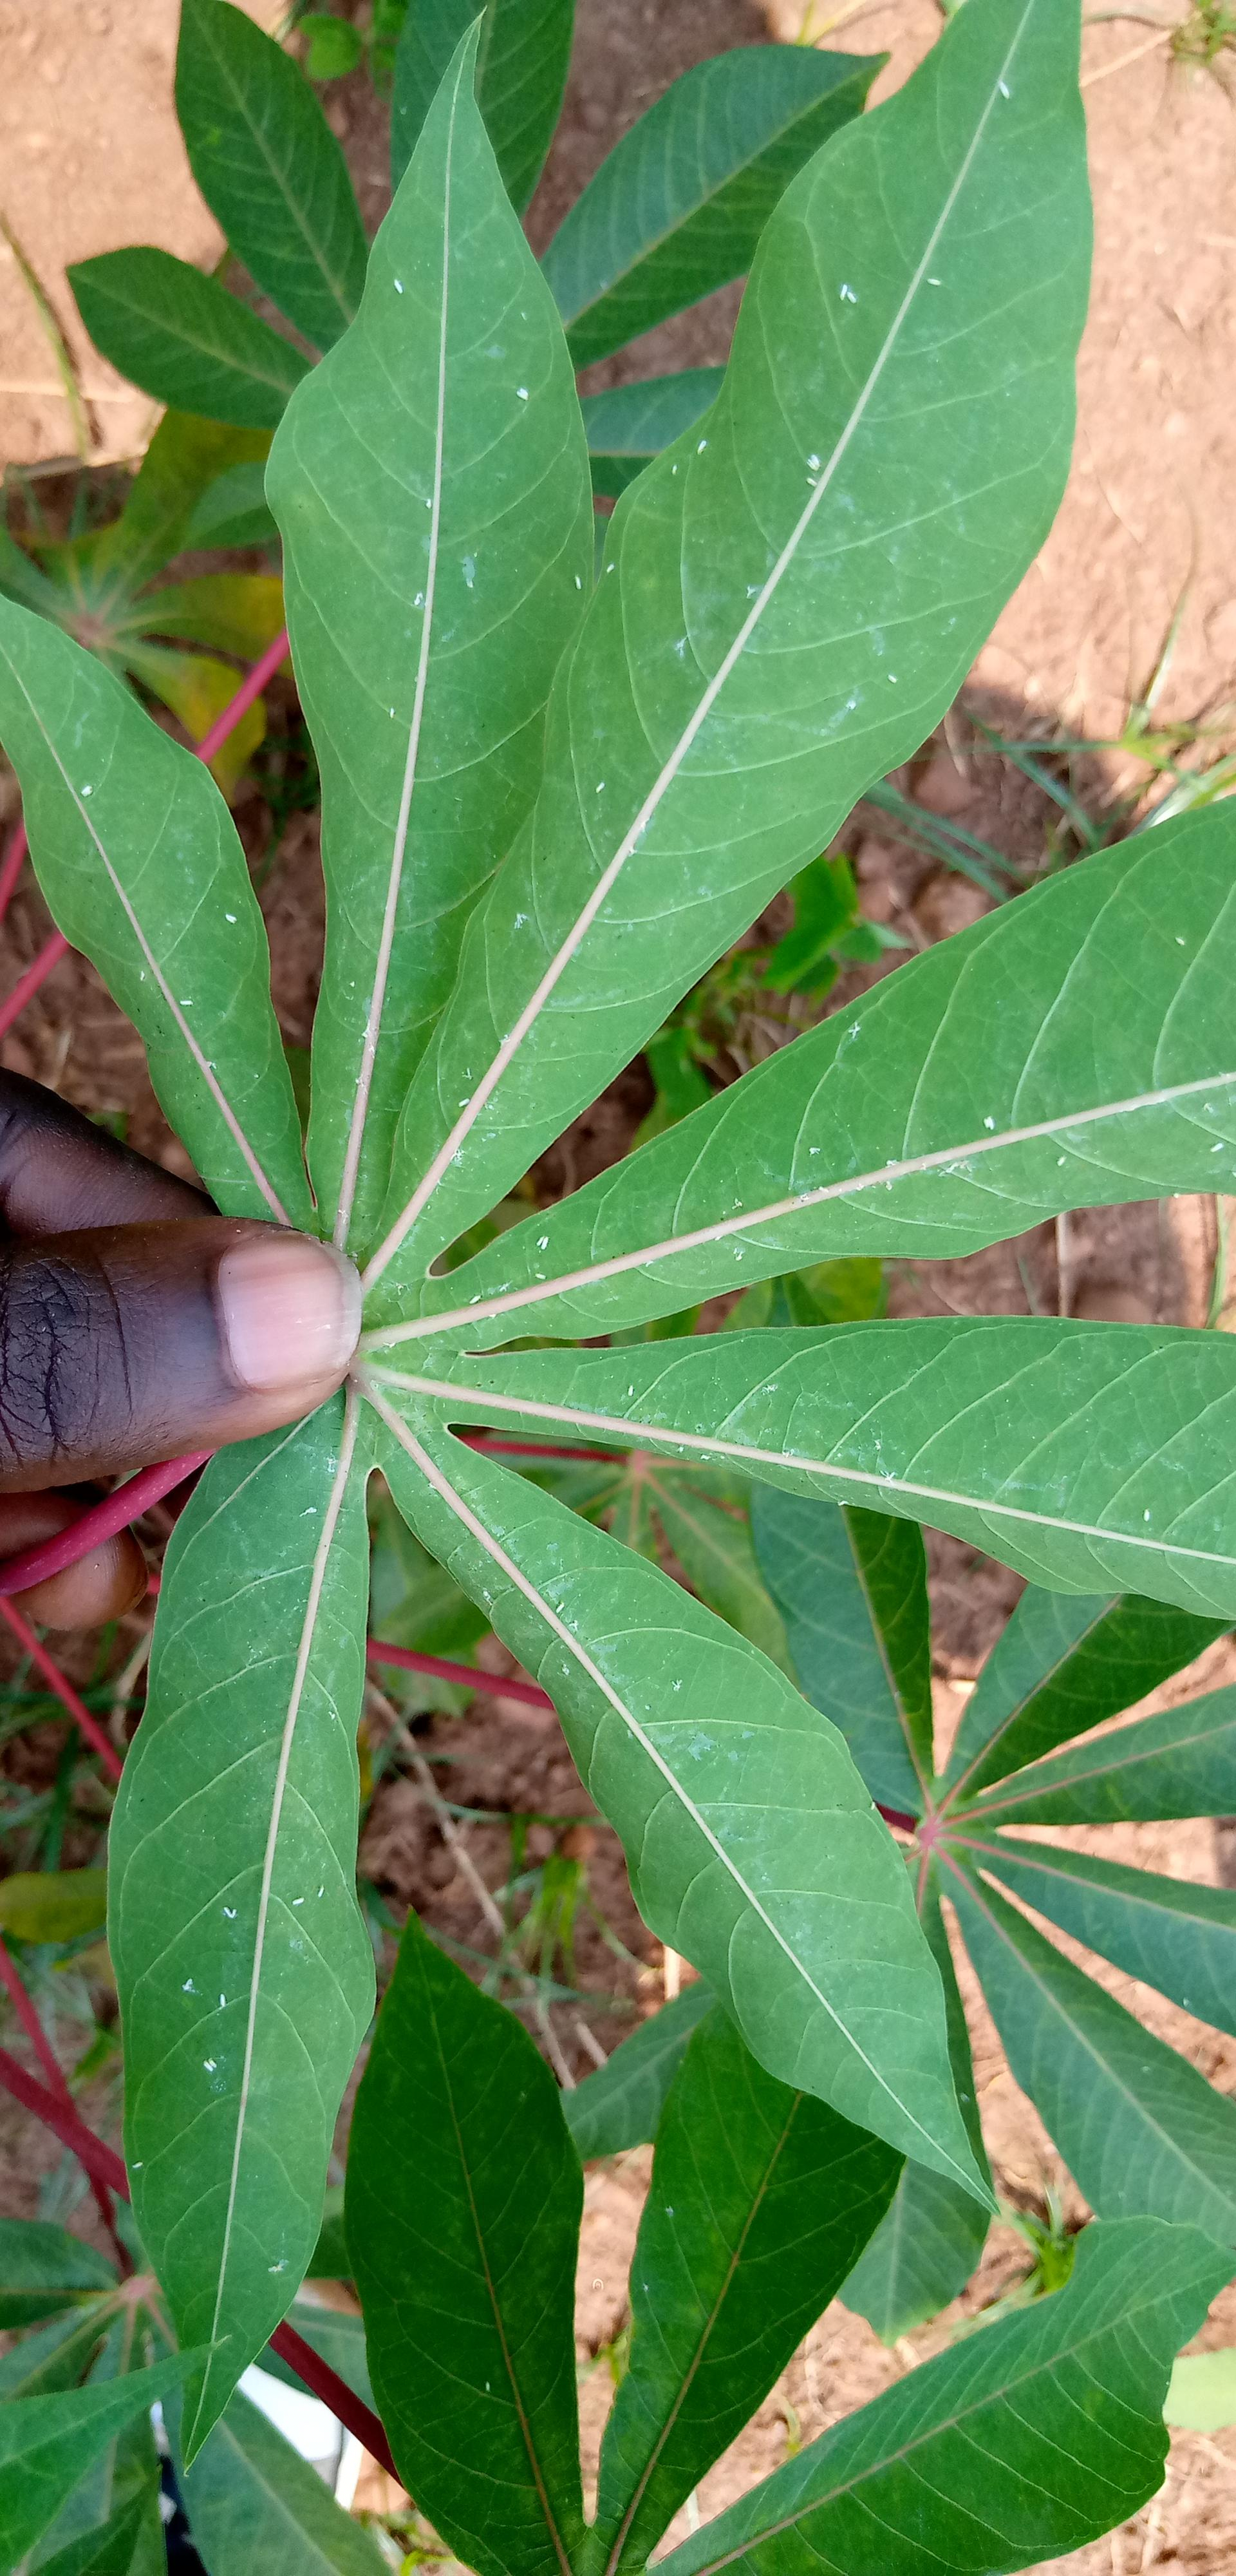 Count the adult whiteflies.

33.